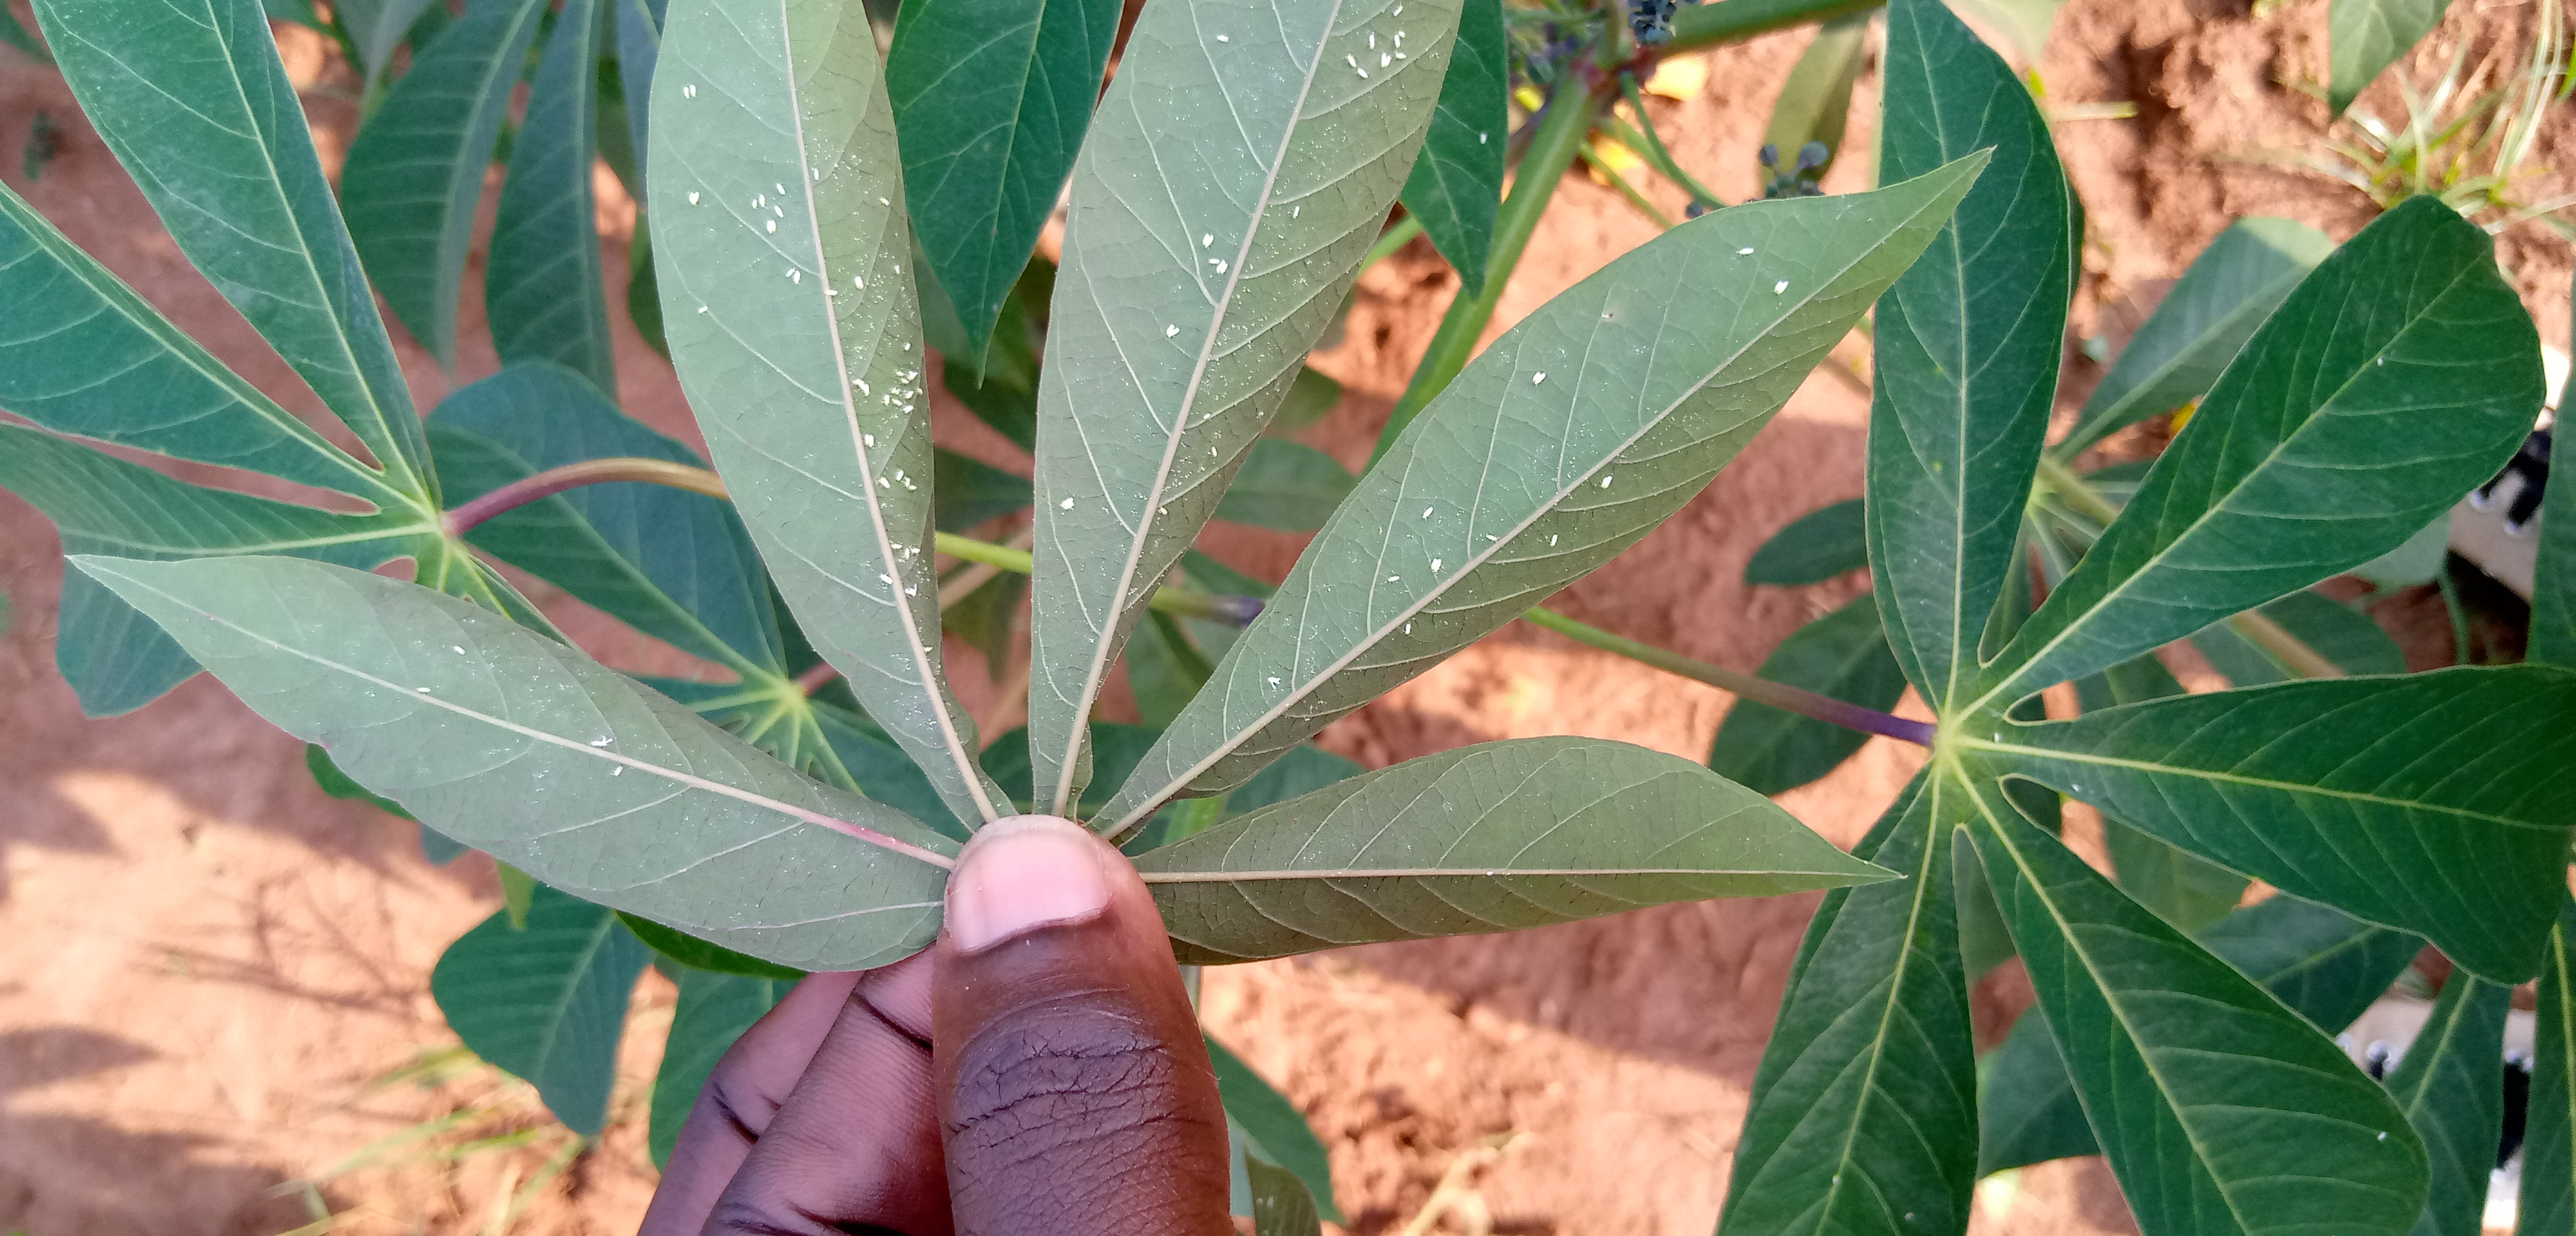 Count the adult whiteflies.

74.